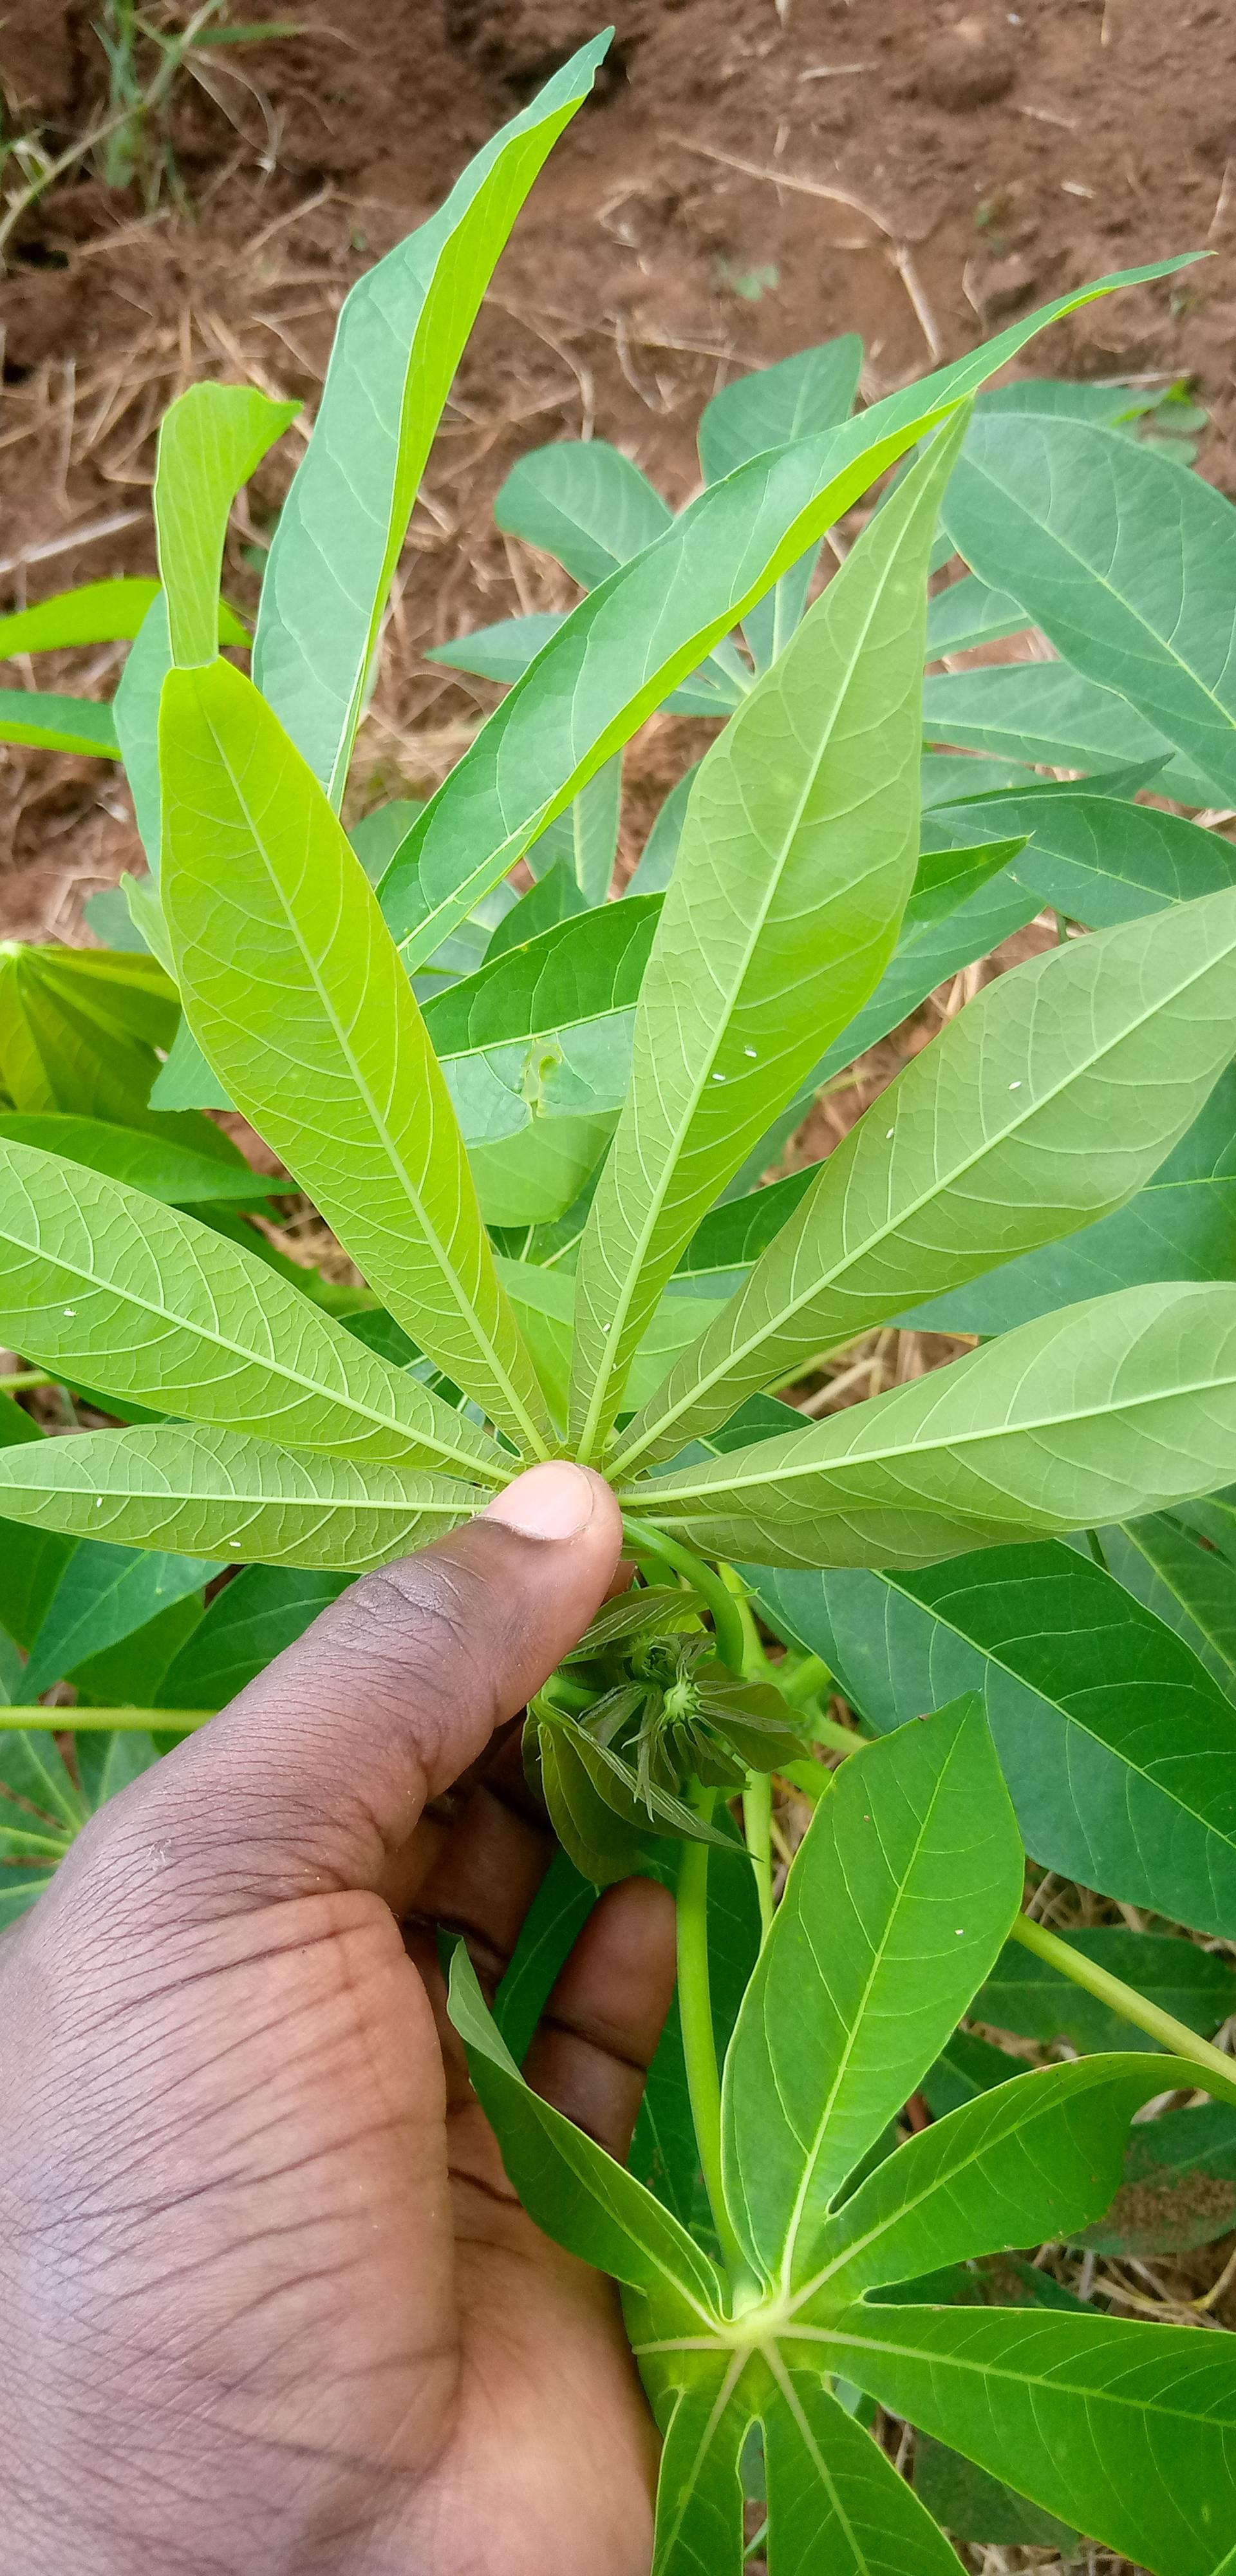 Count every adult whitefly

9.